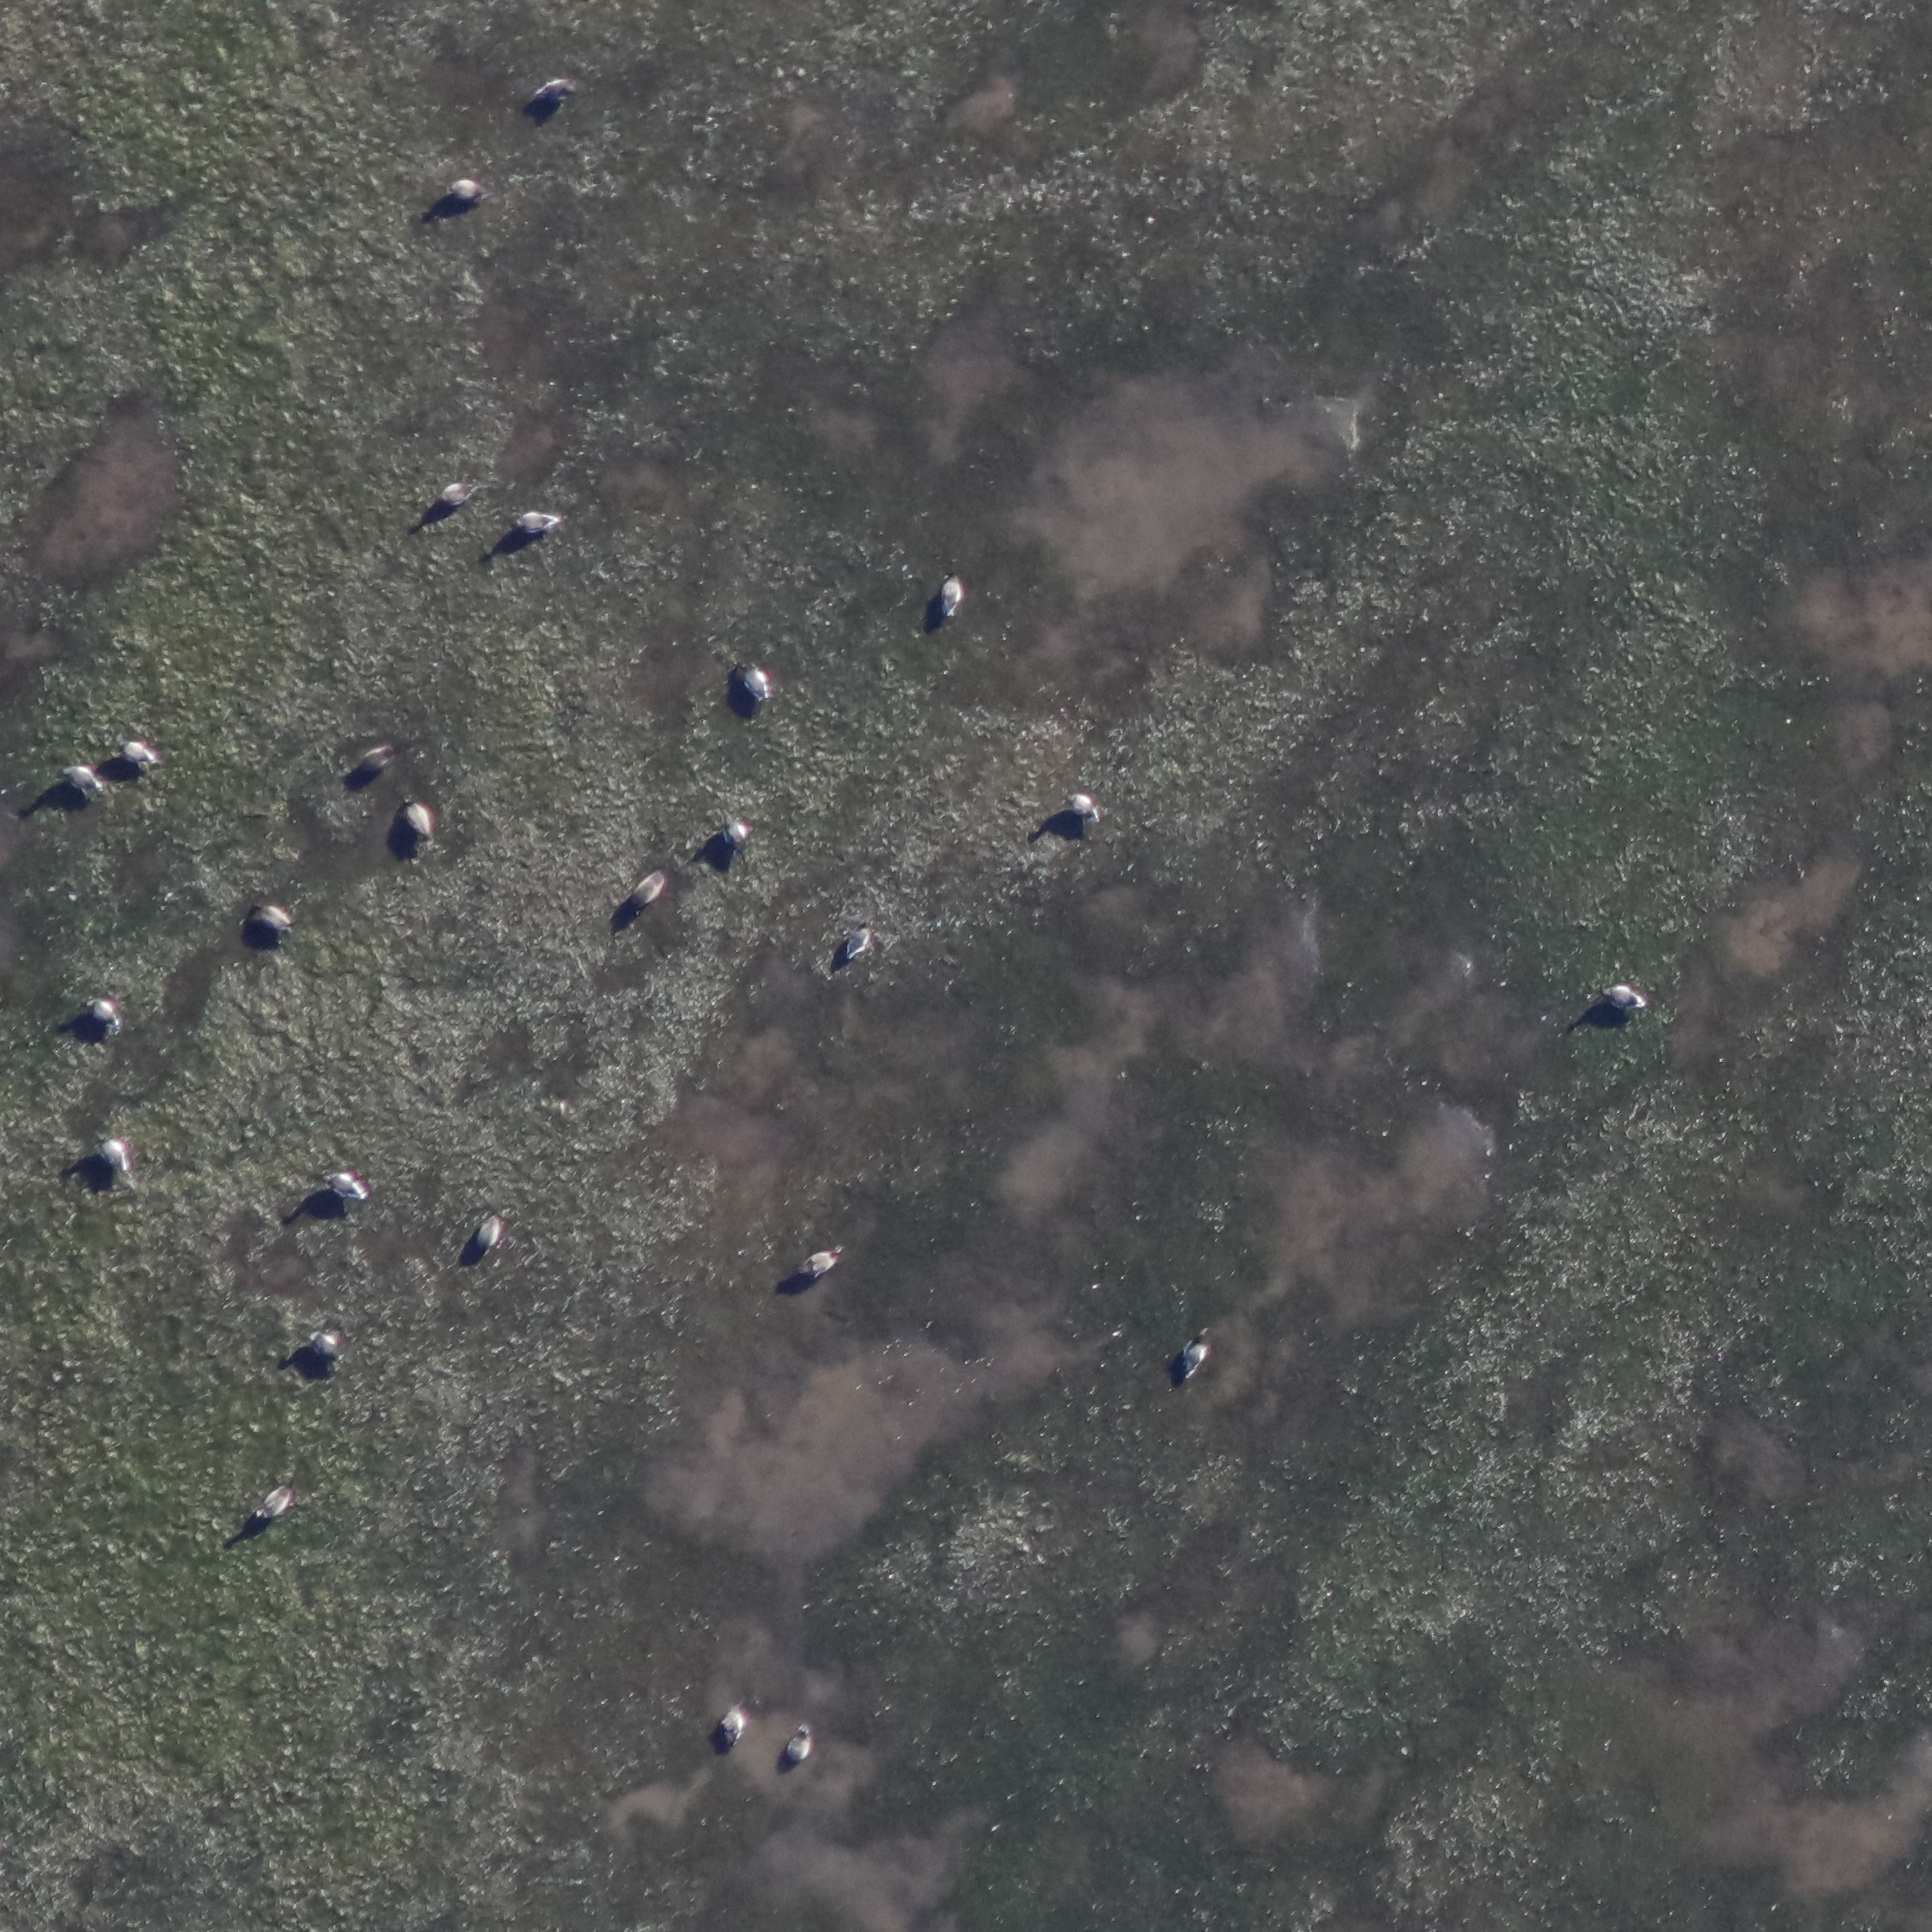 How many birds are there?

26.